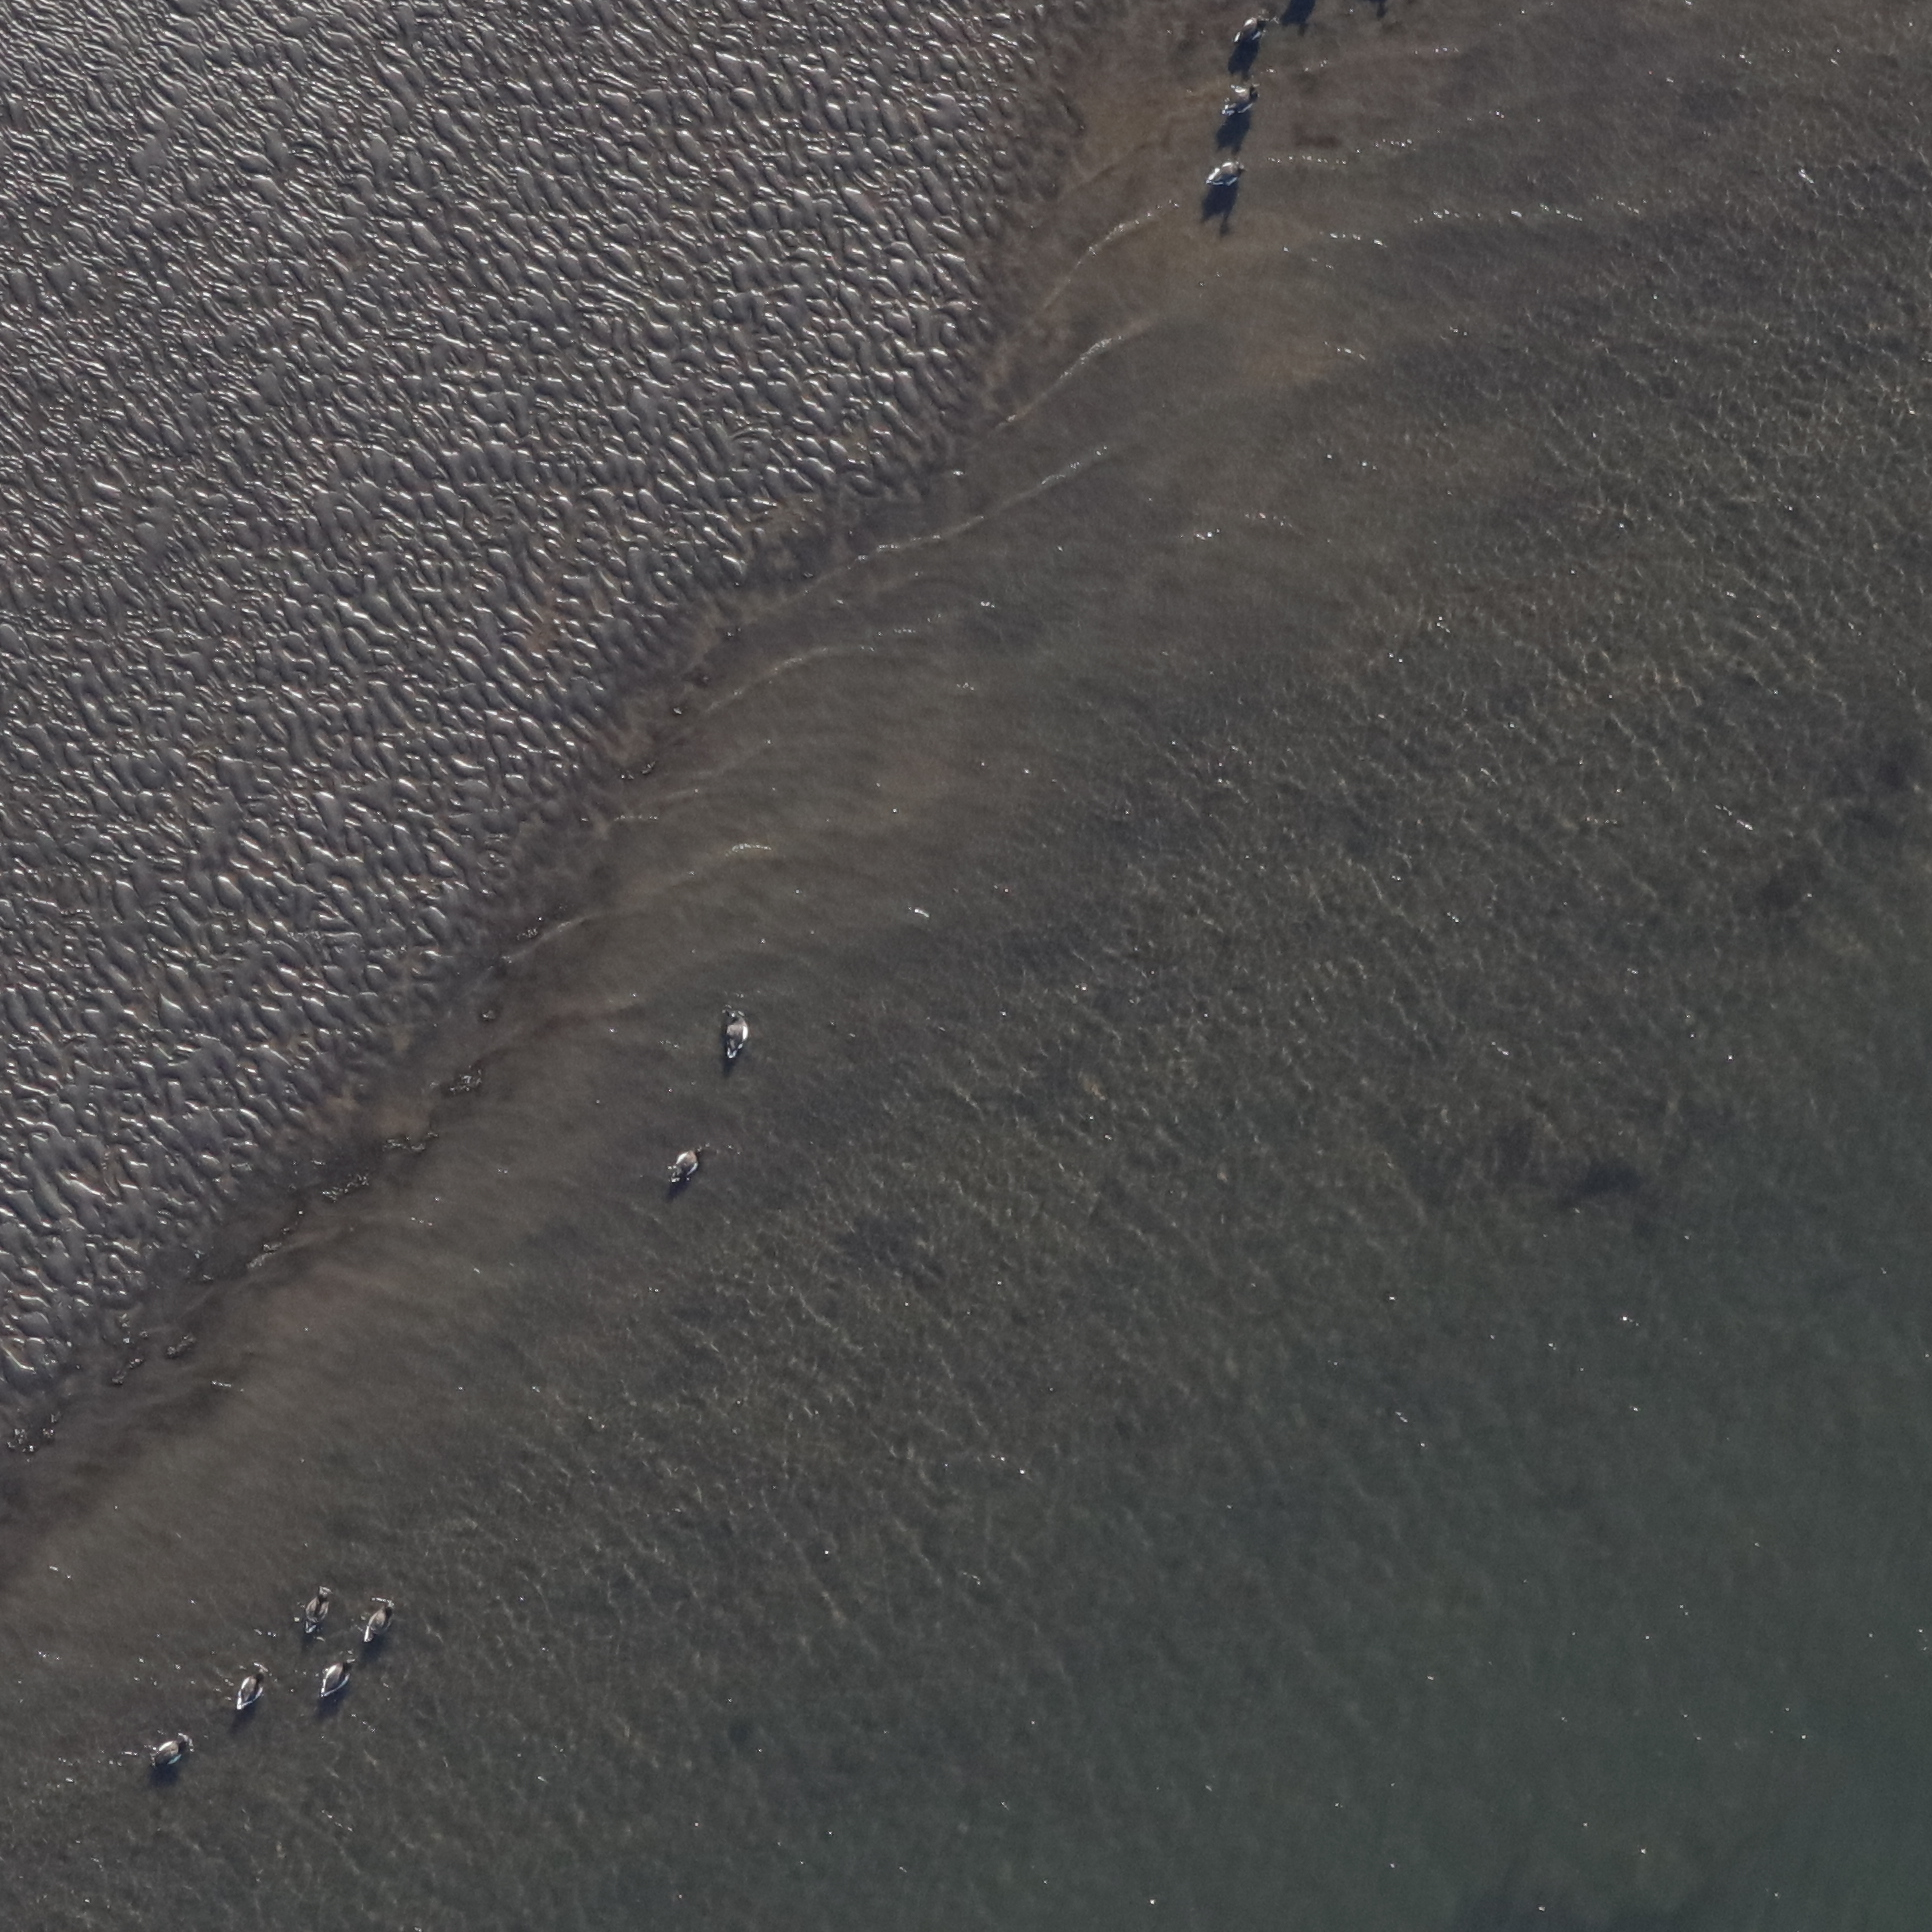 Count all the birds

10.